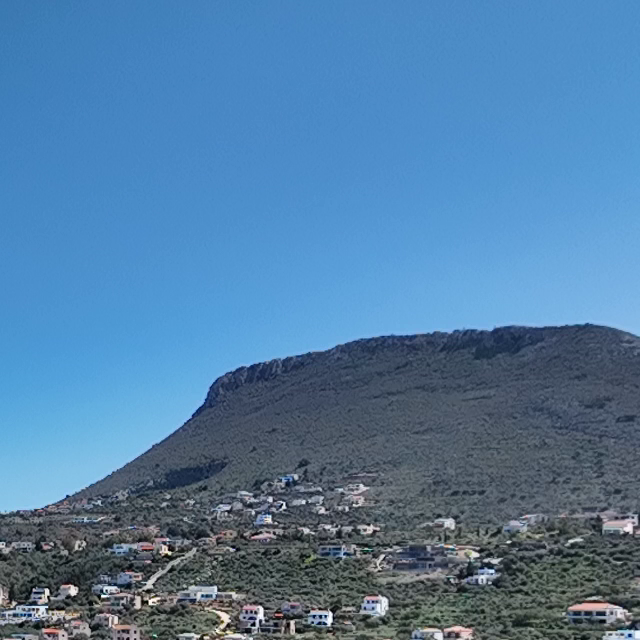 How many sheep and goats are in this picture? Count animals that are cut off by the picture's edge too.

0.